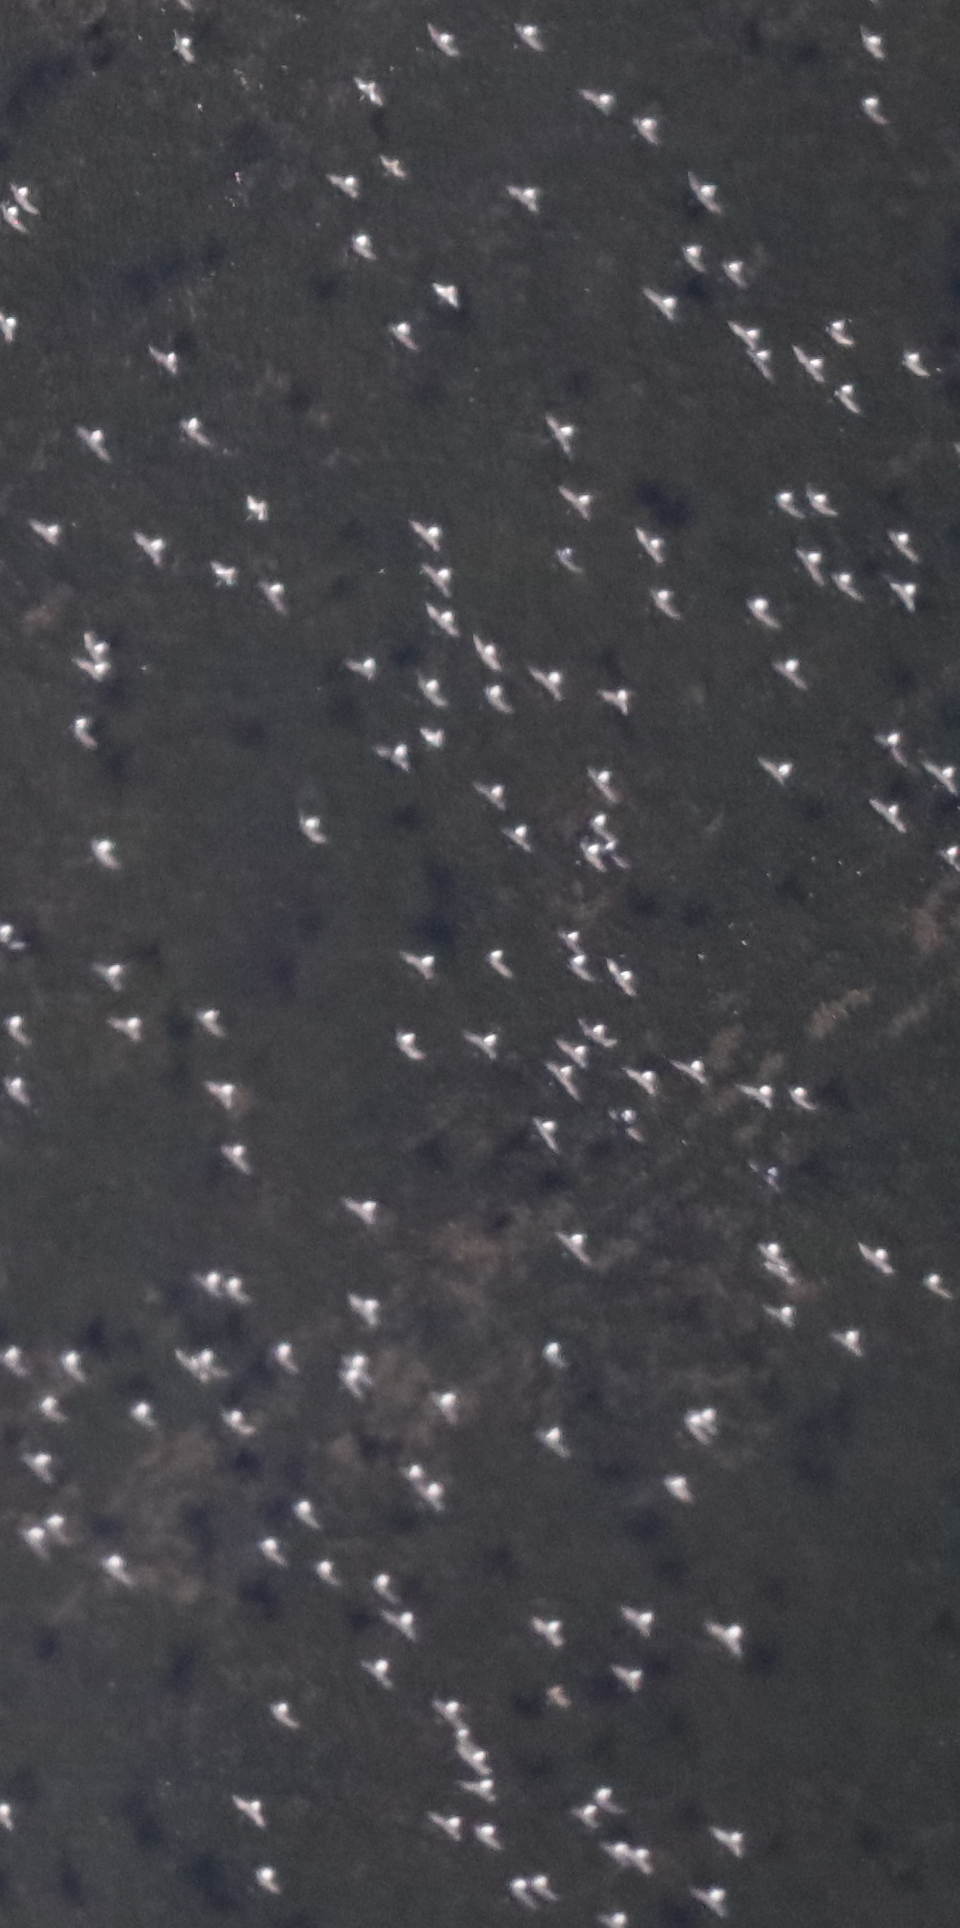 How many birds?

162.